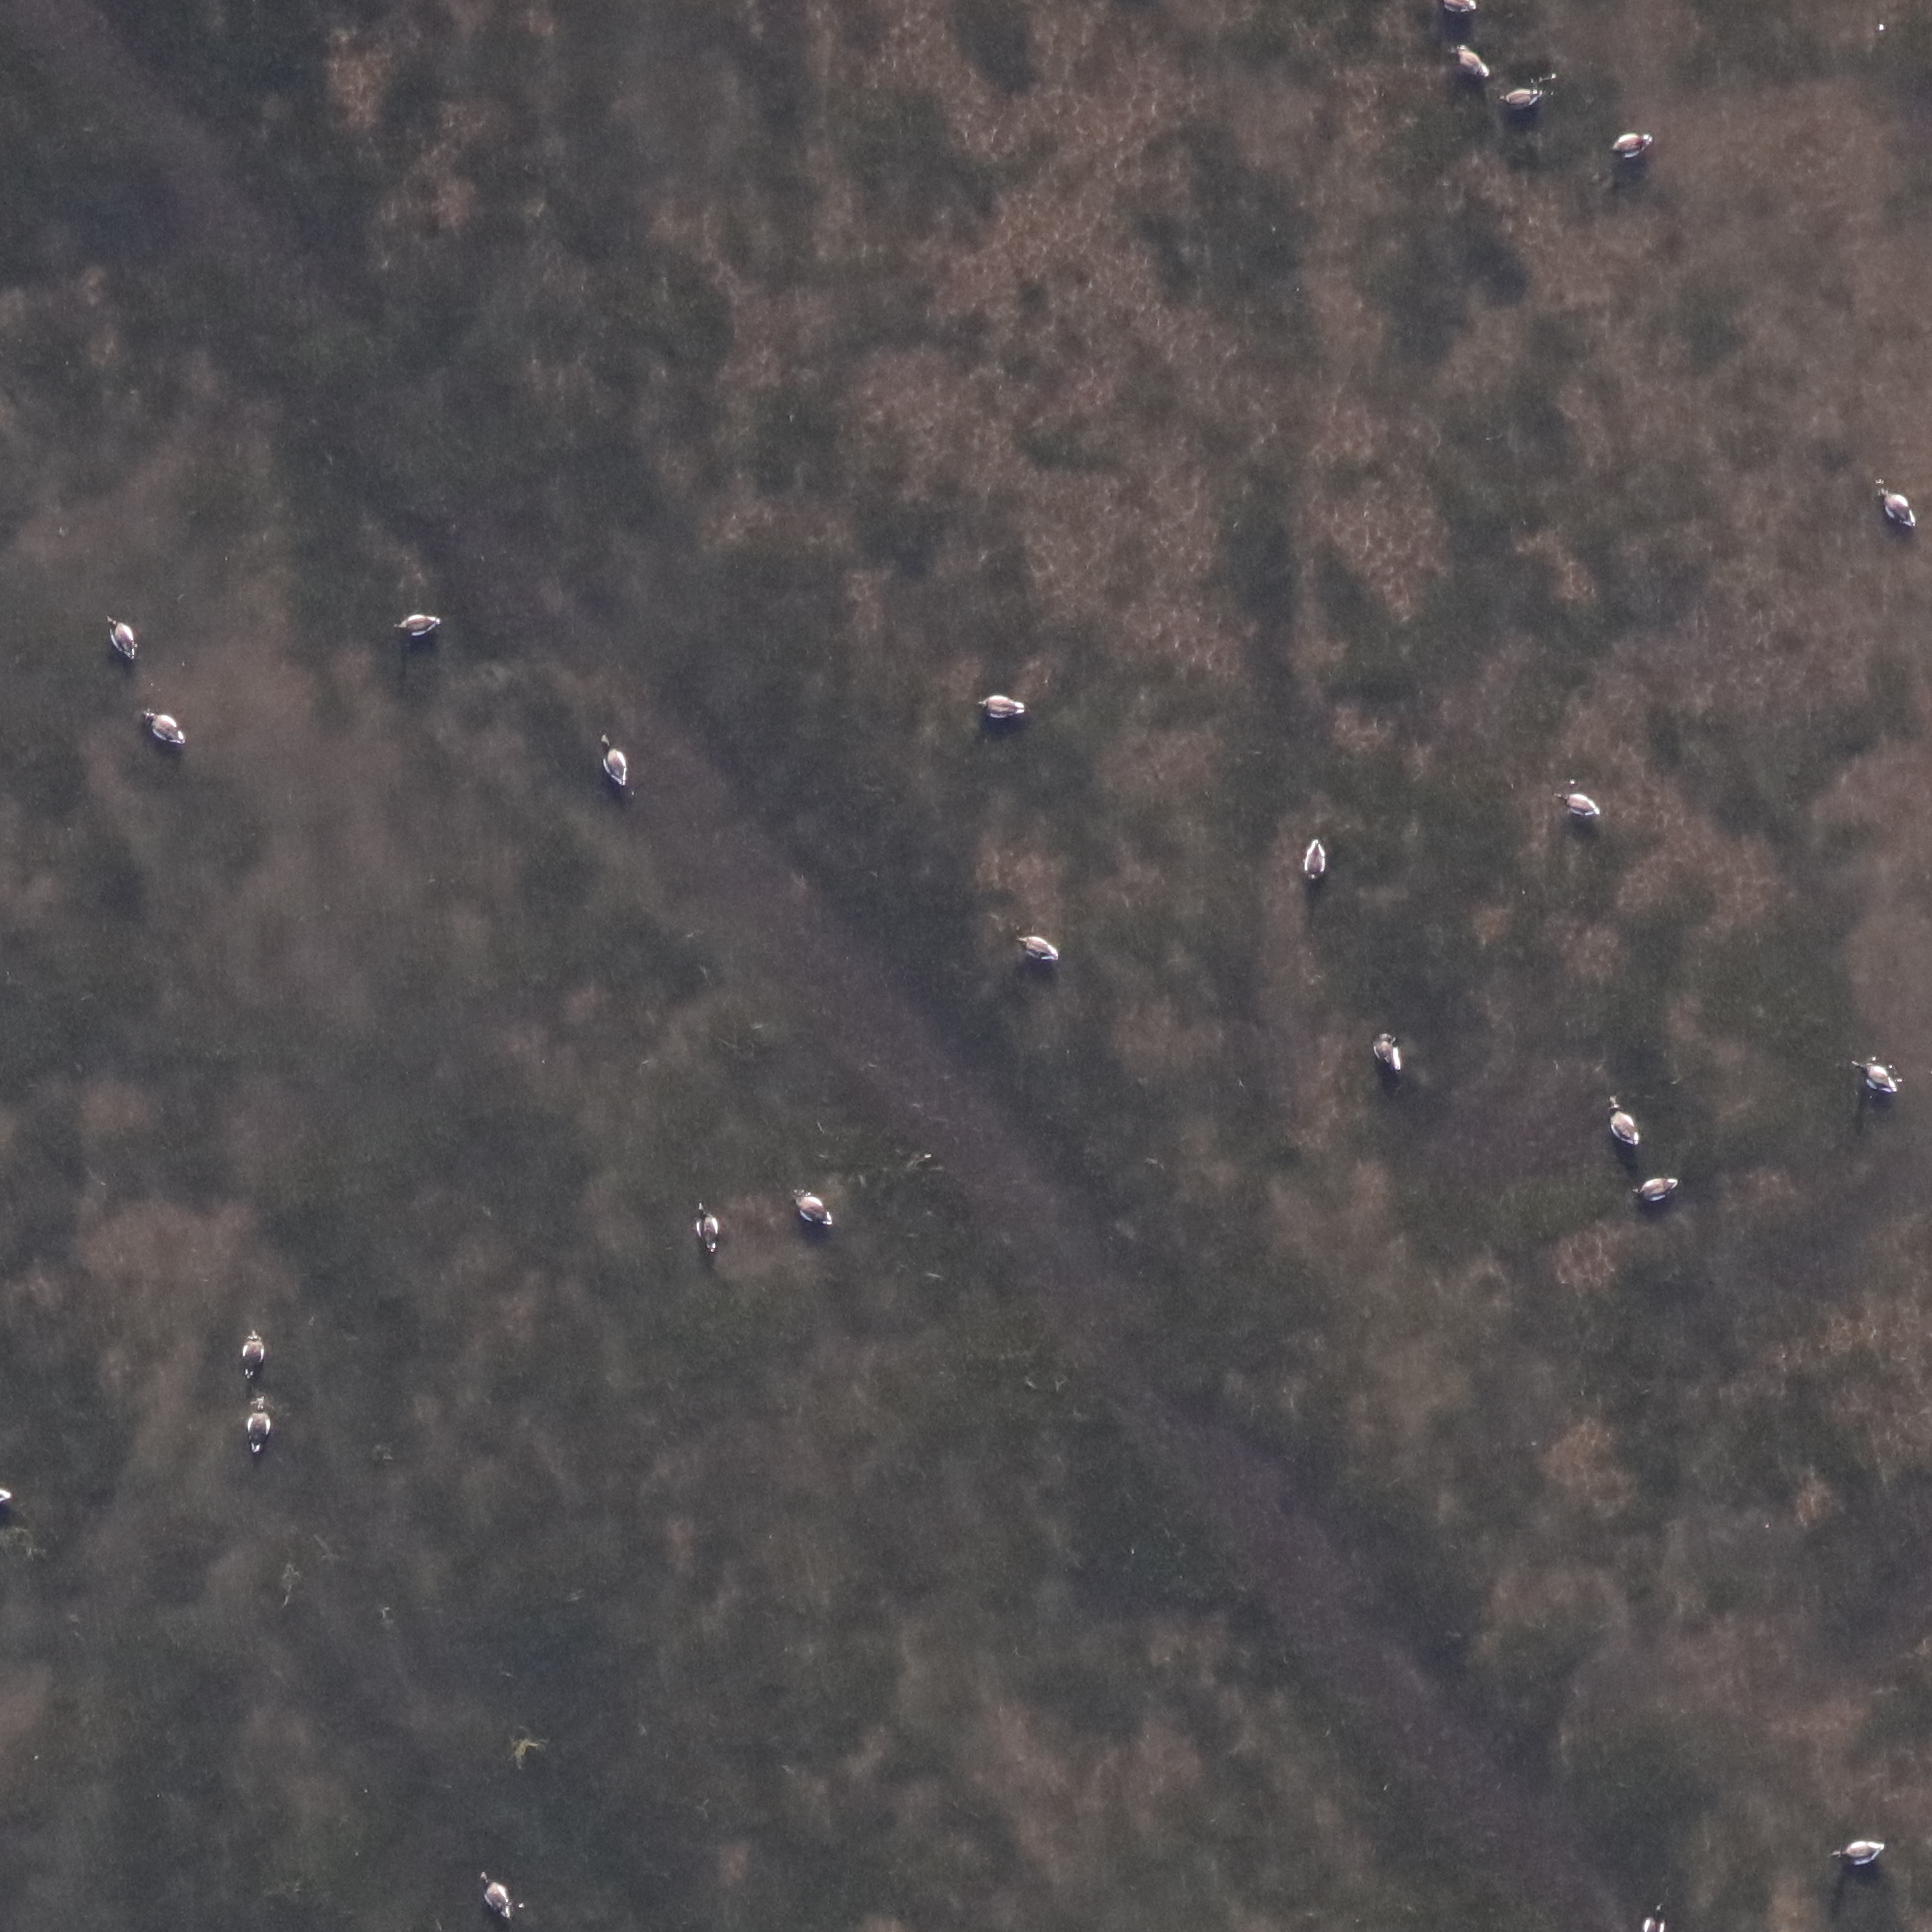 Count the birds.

24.